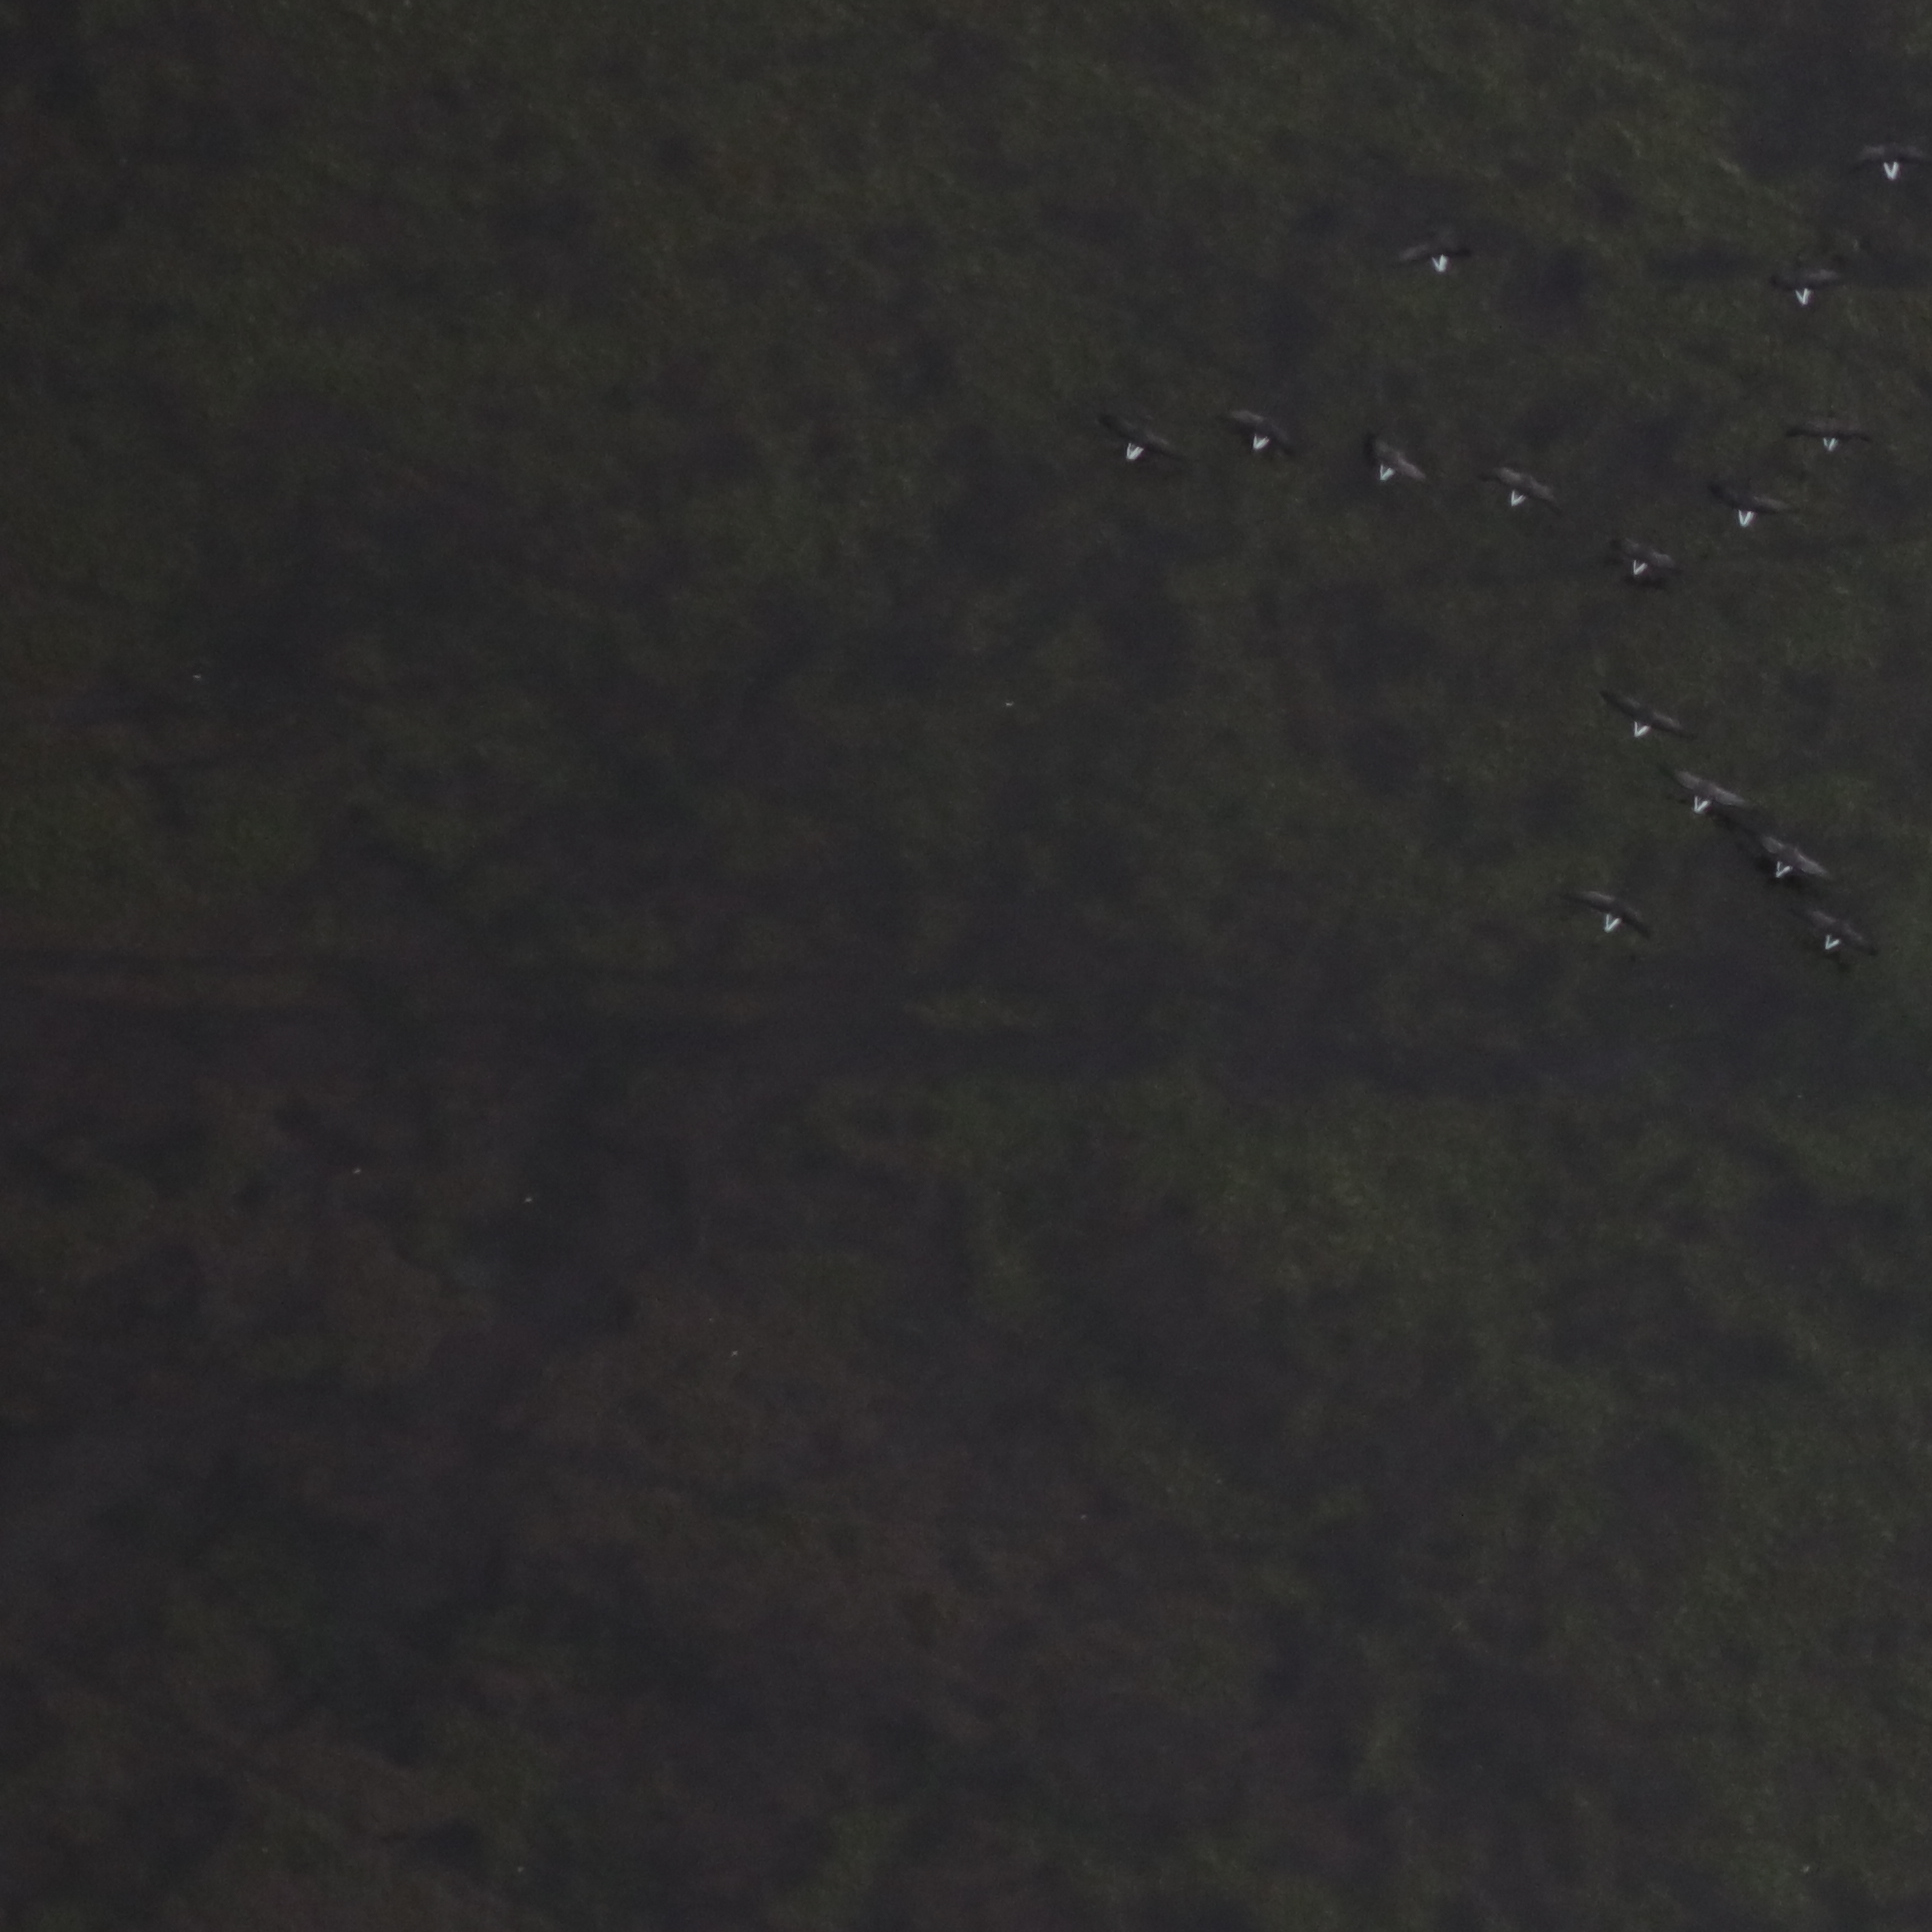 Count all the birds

15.